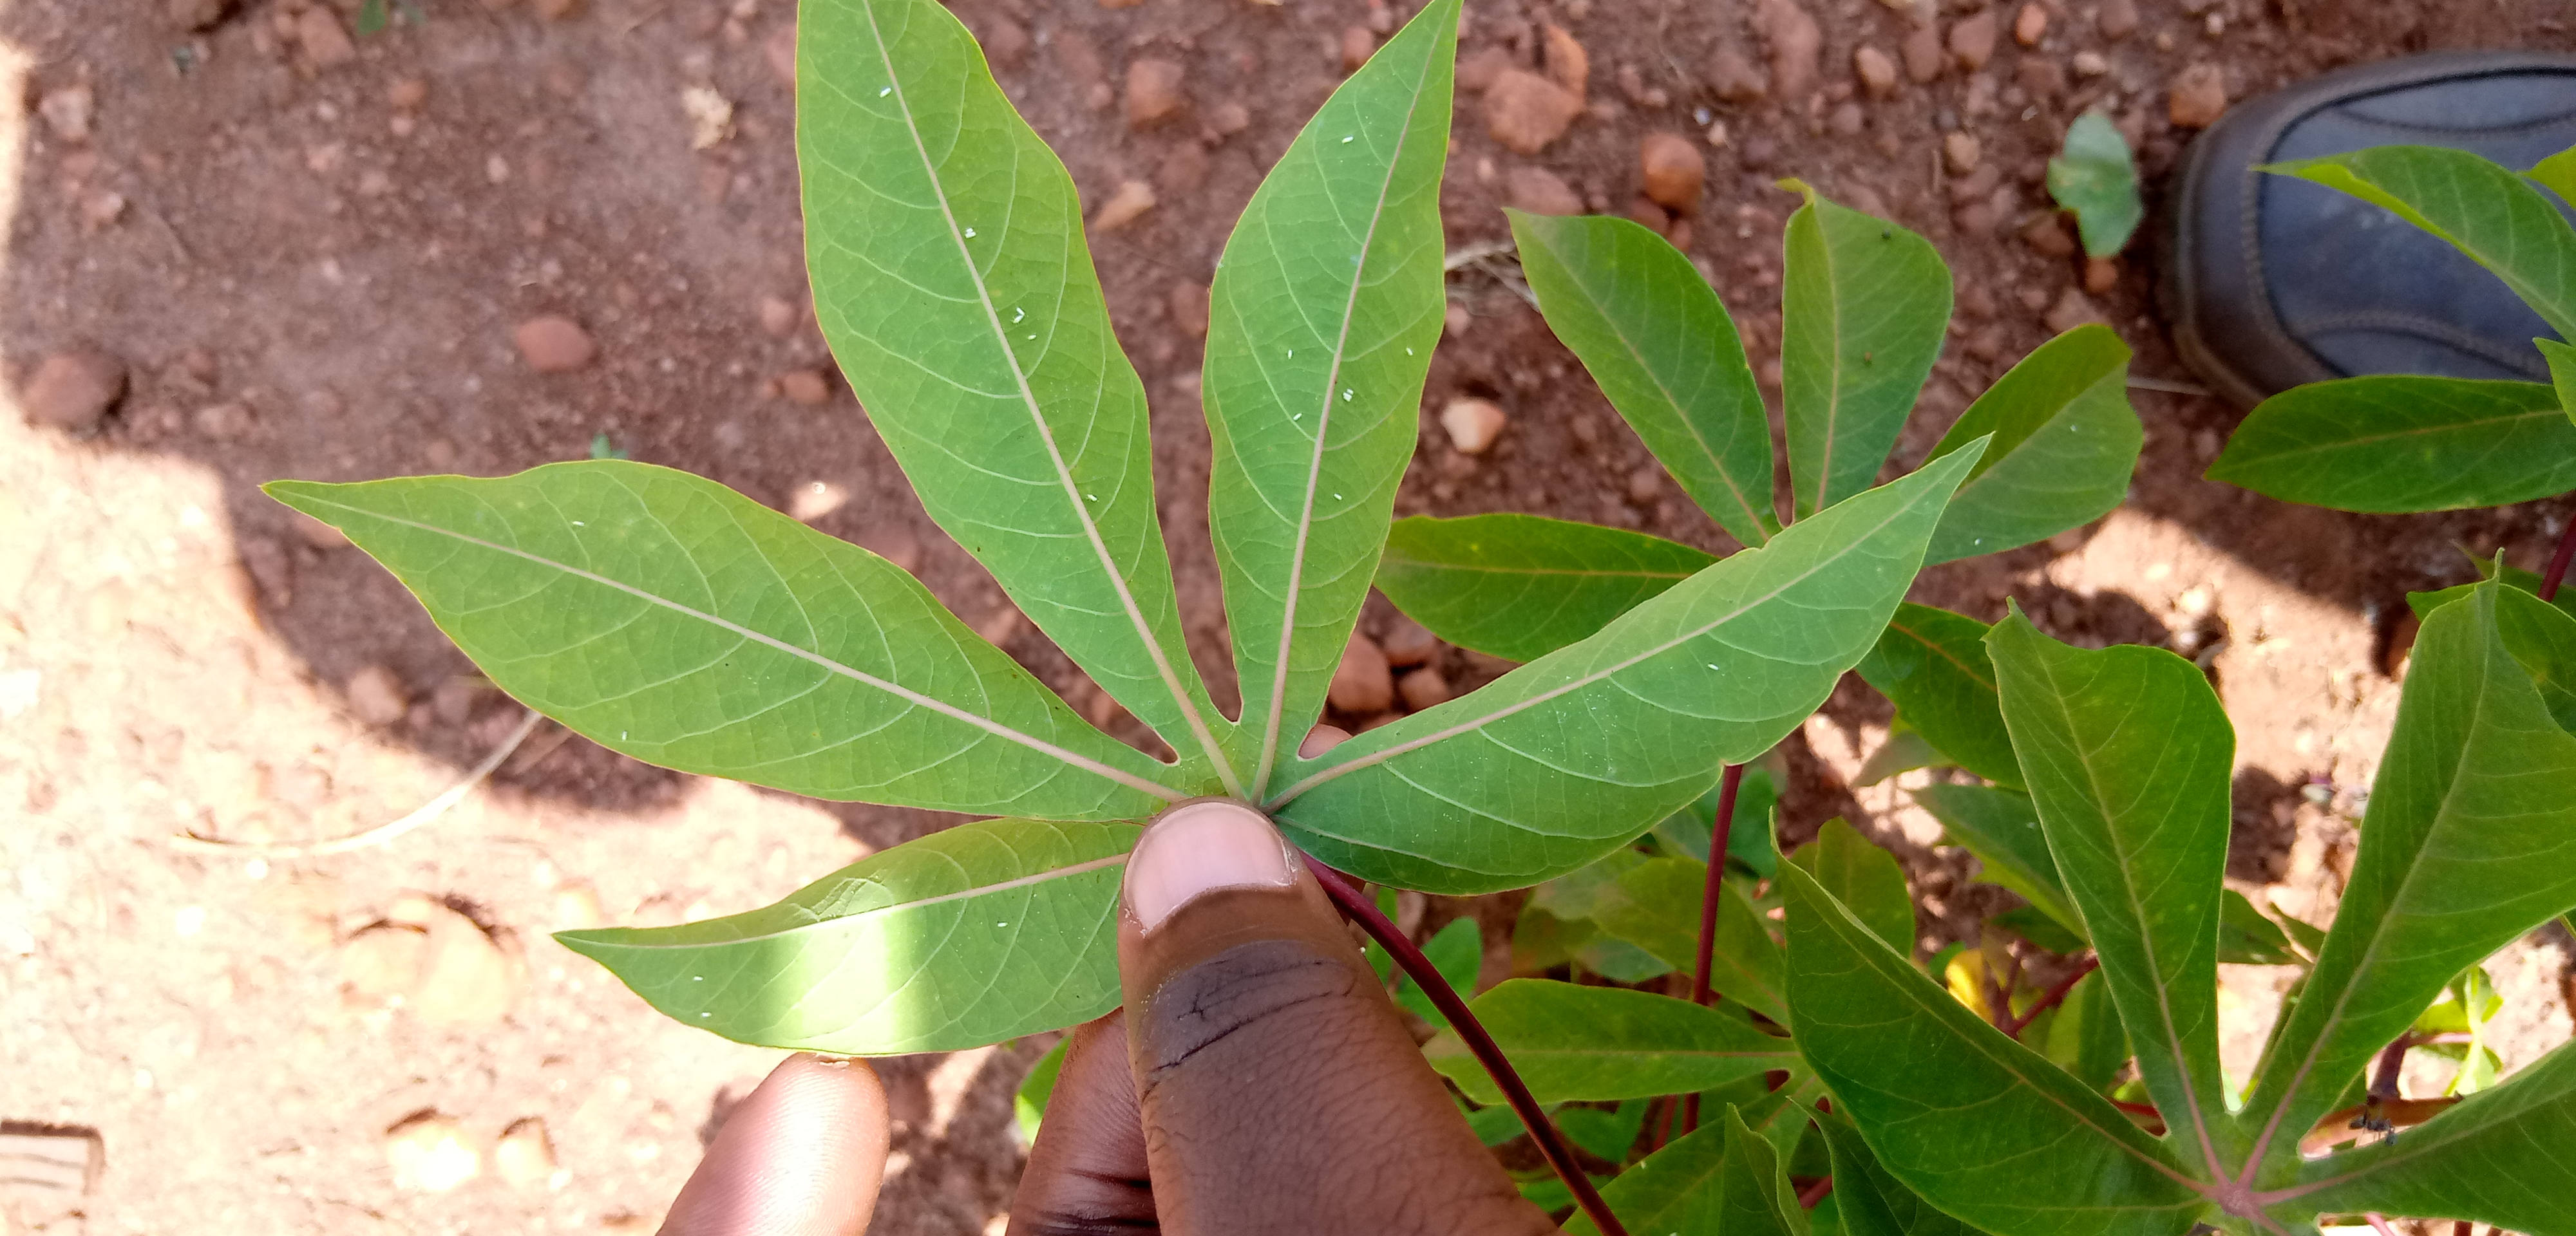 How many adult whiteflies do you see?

19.